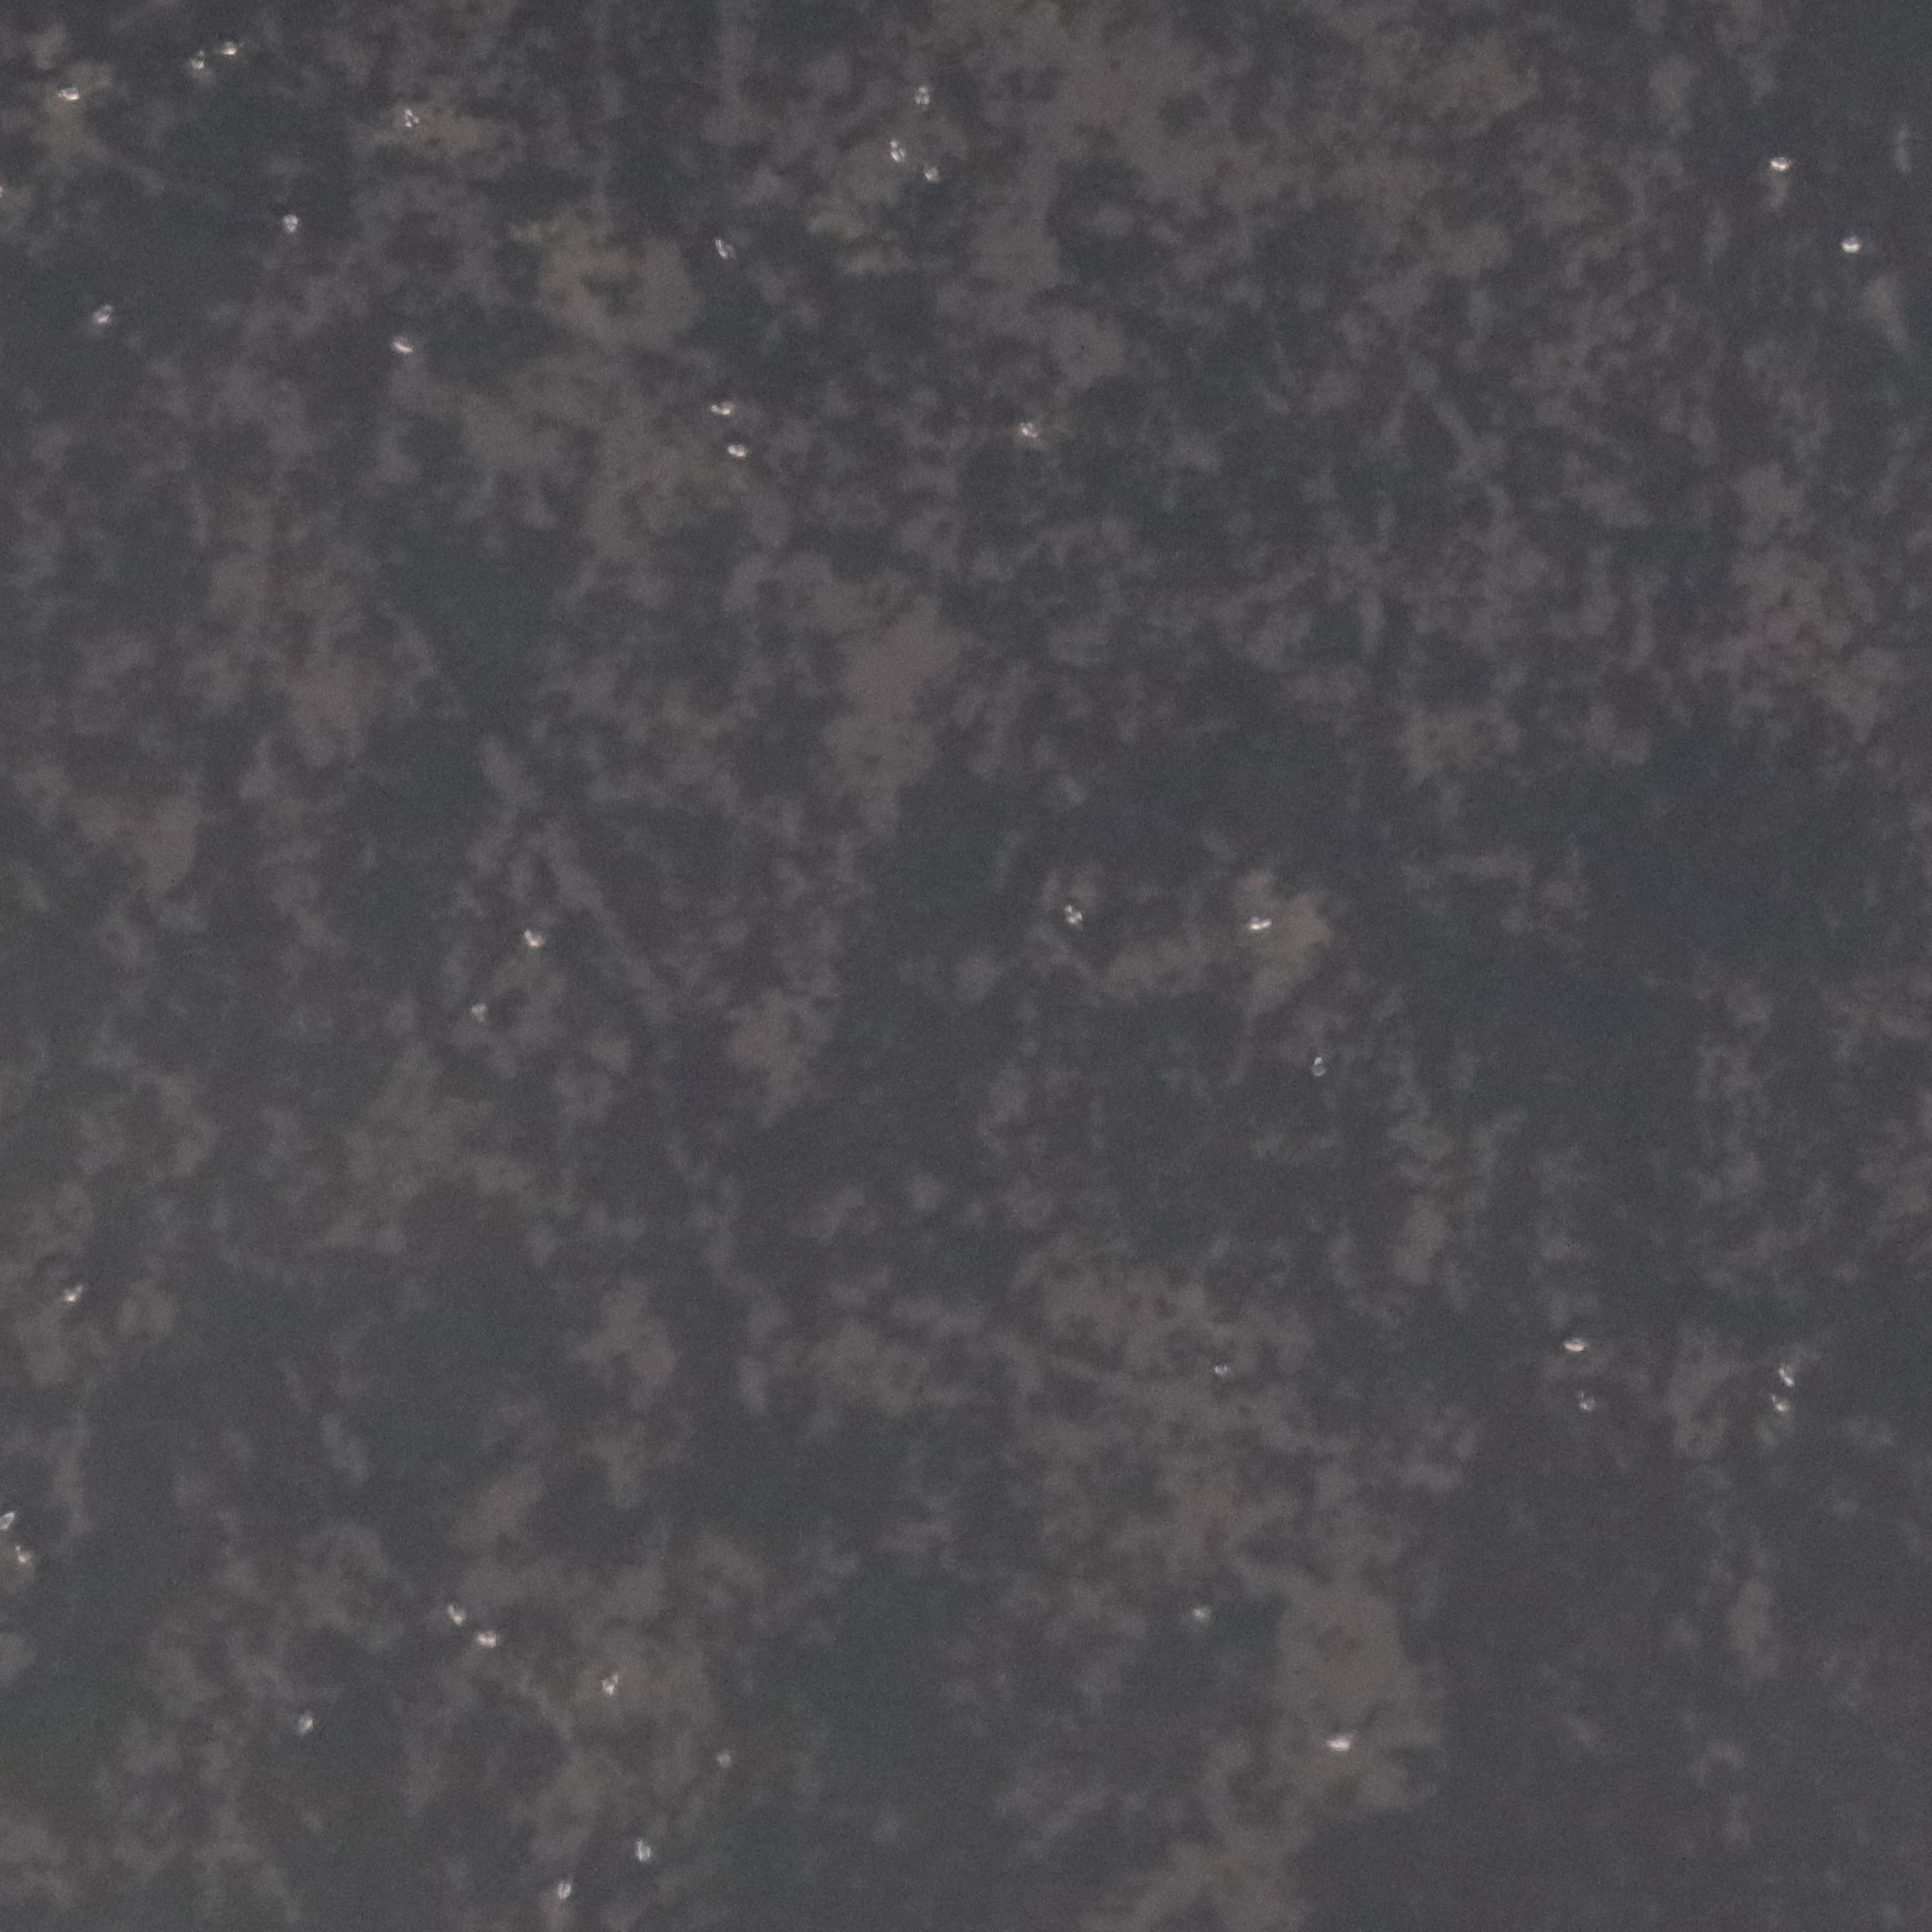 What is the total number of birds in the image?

38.